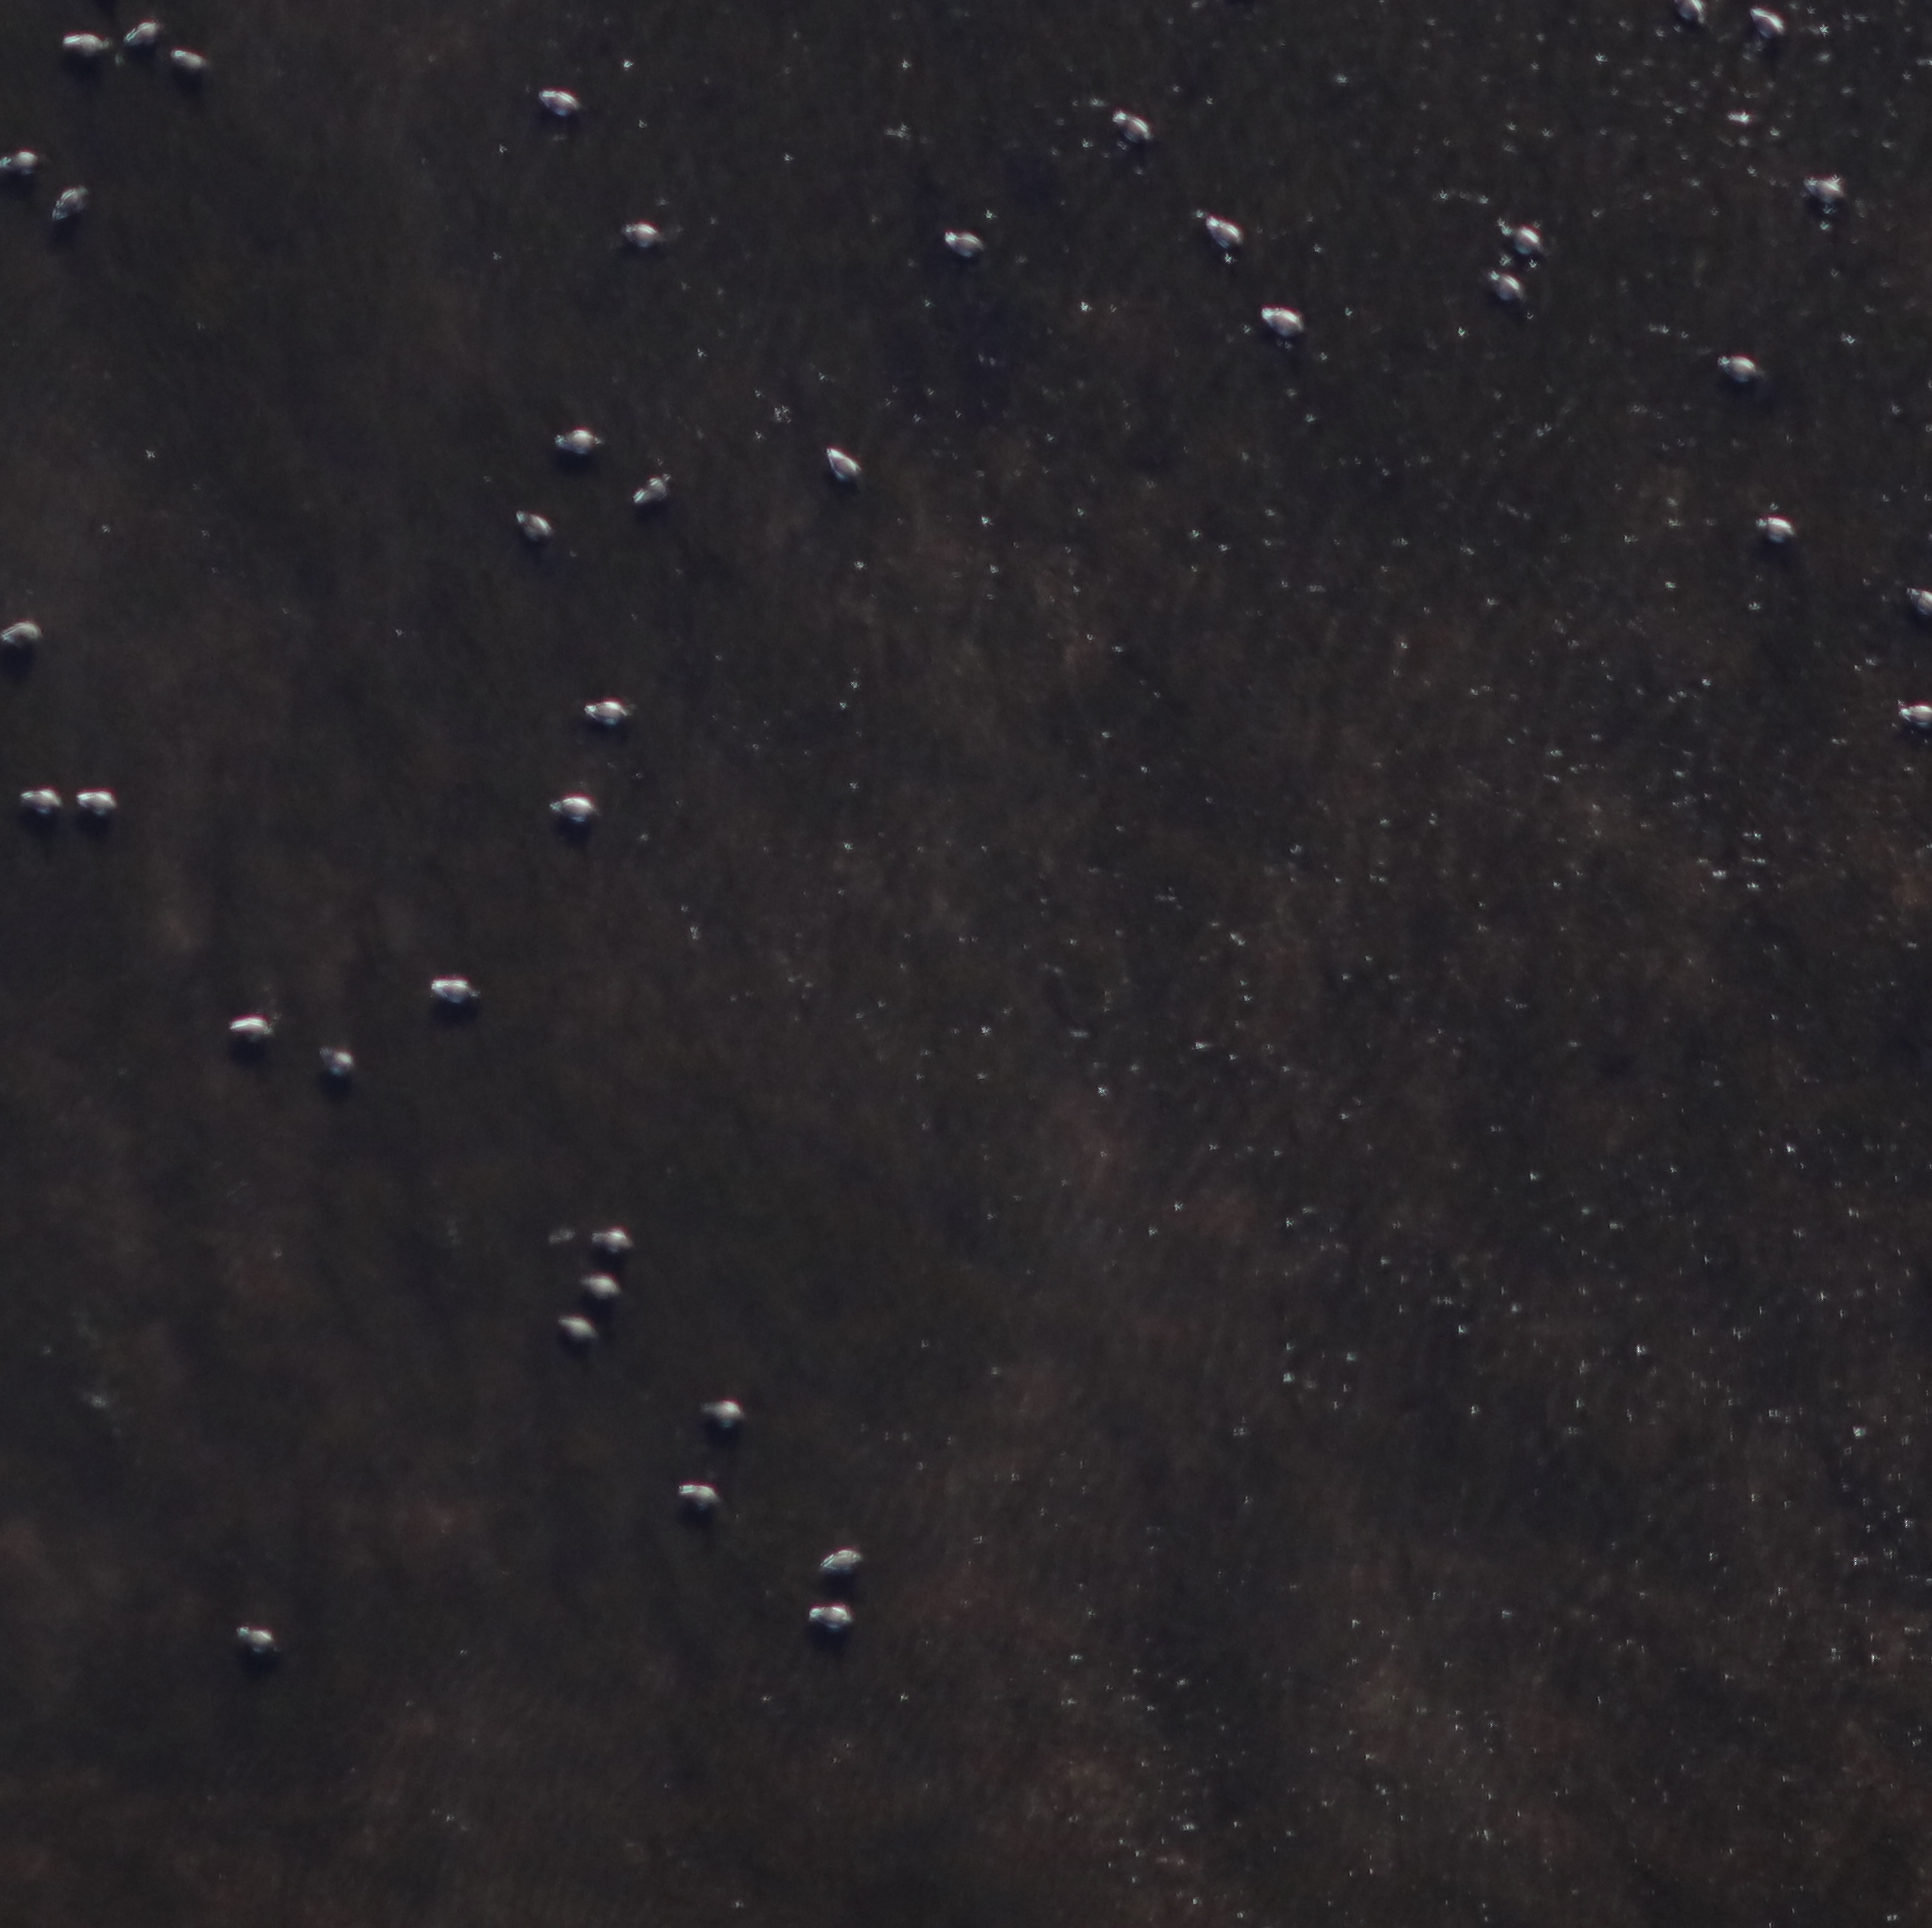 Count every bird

40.